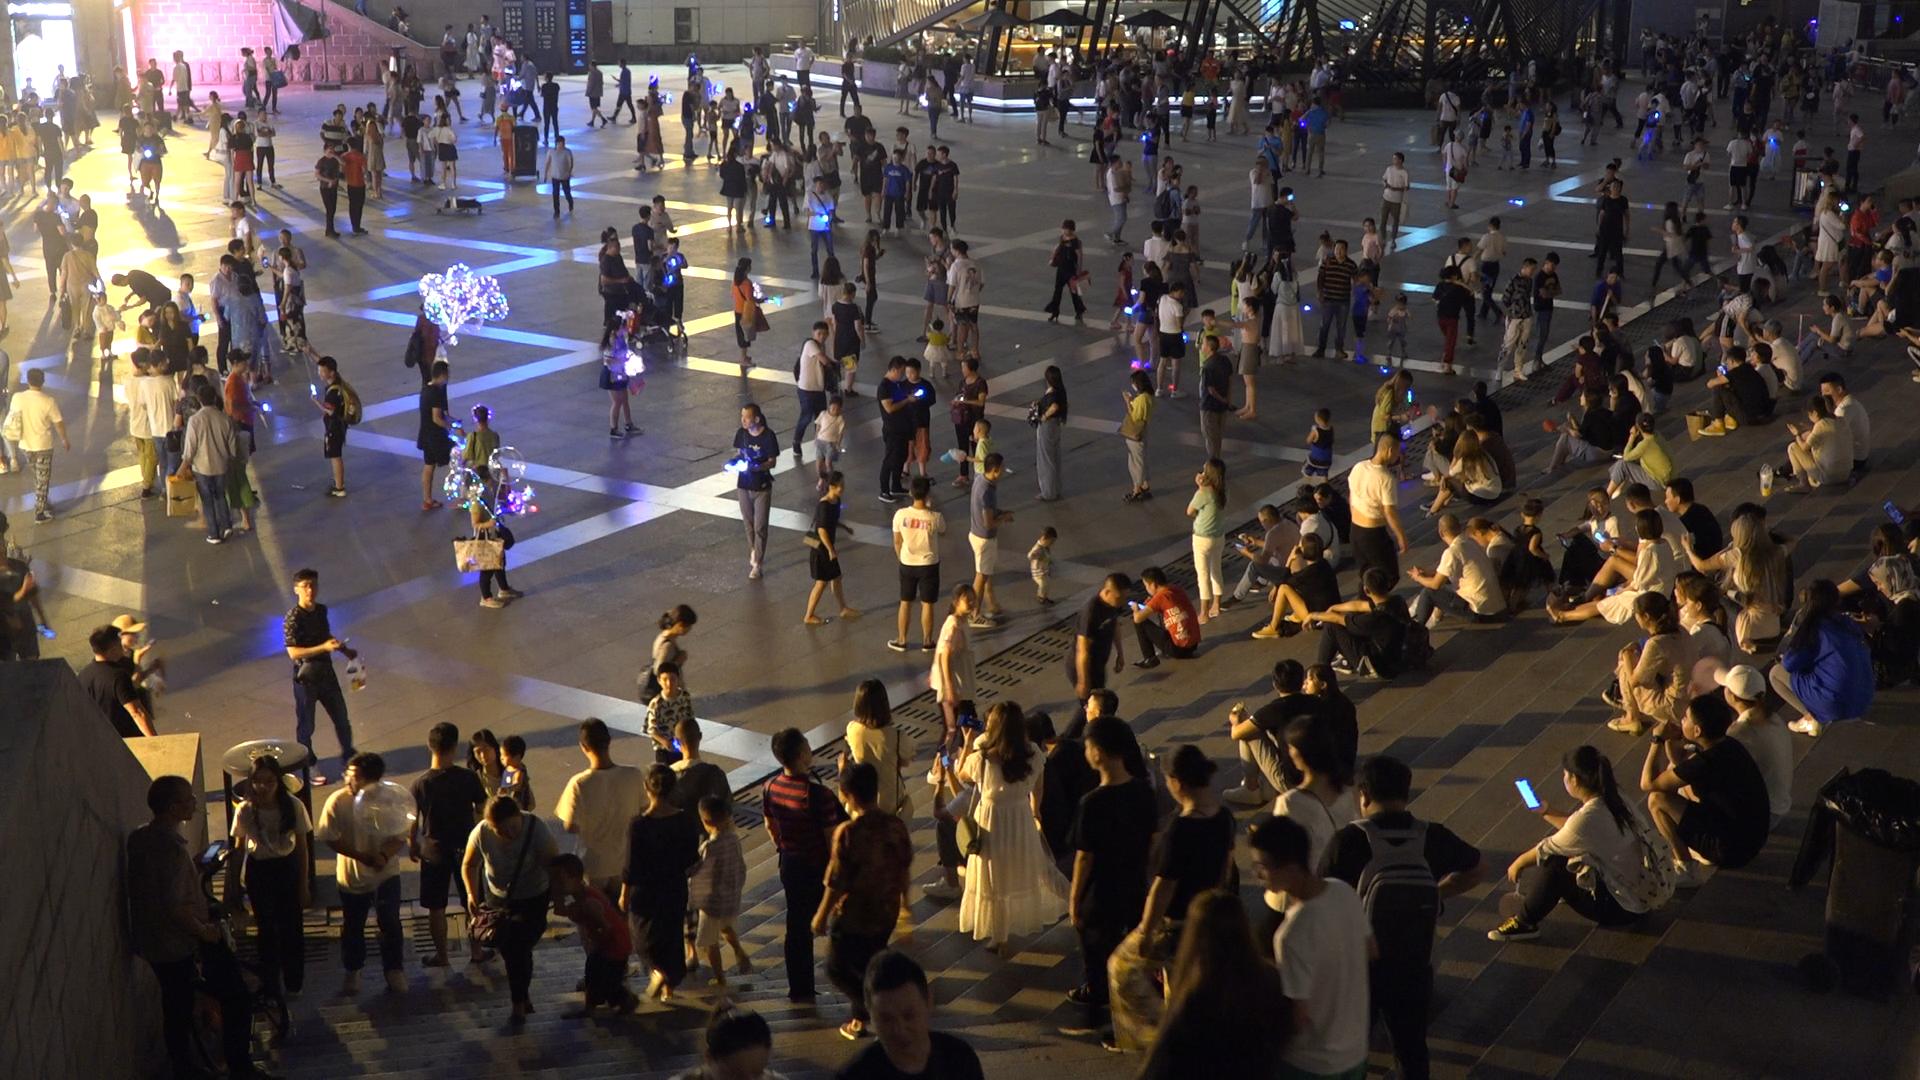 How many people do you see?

374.